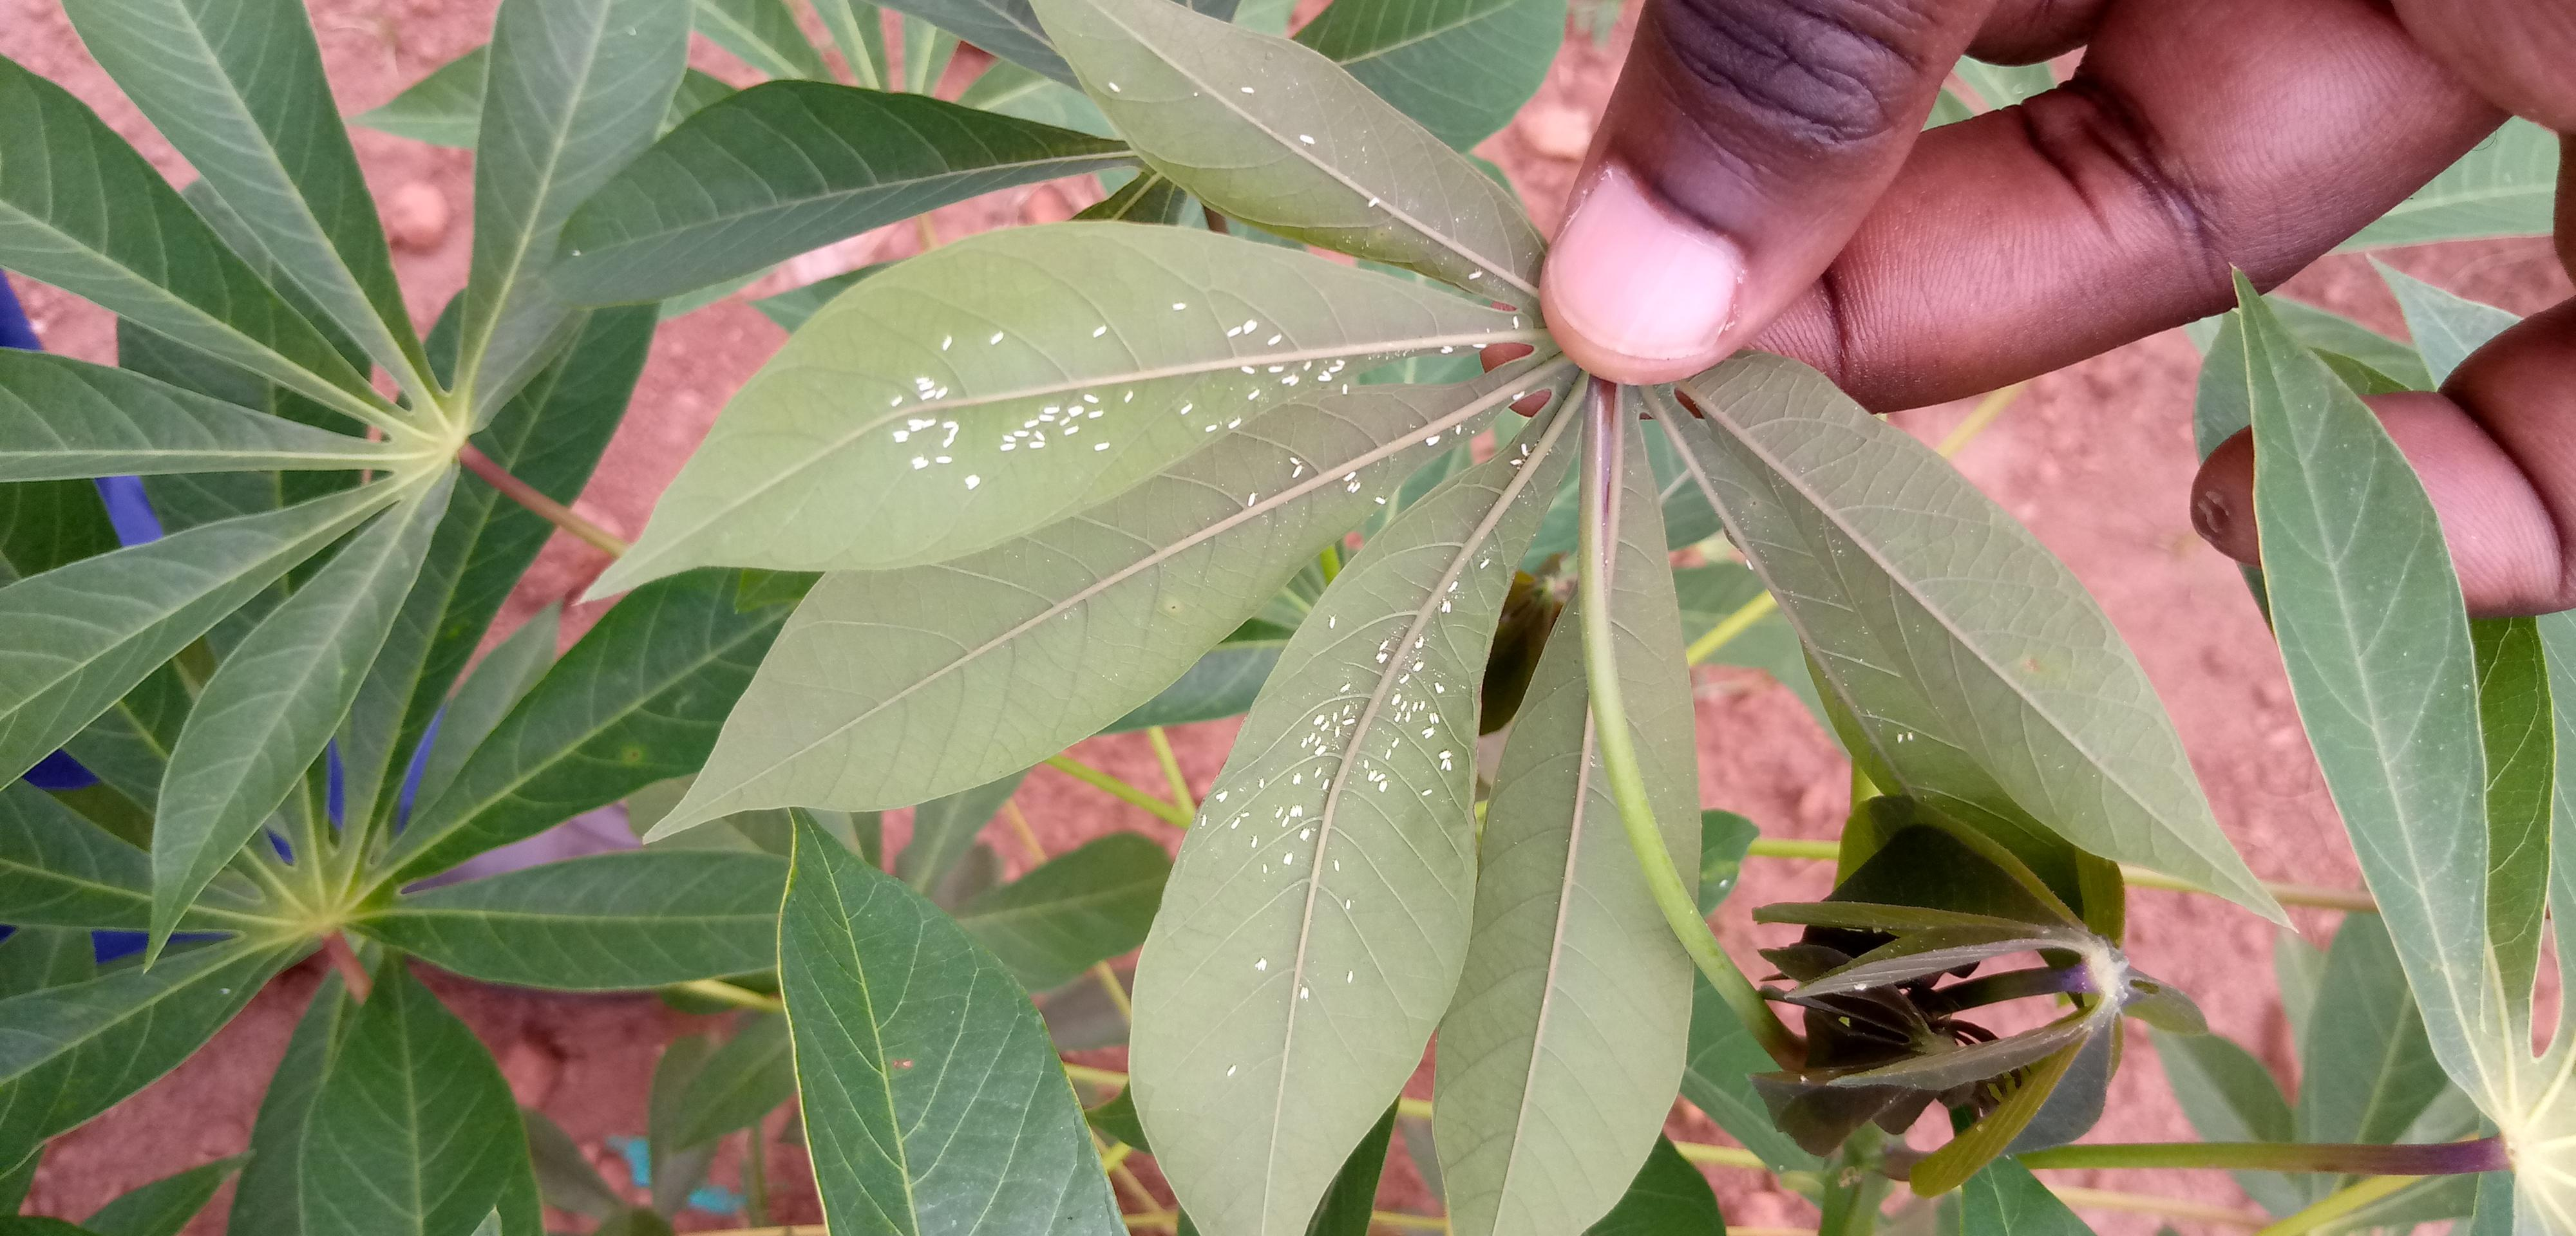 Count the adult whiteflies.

157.